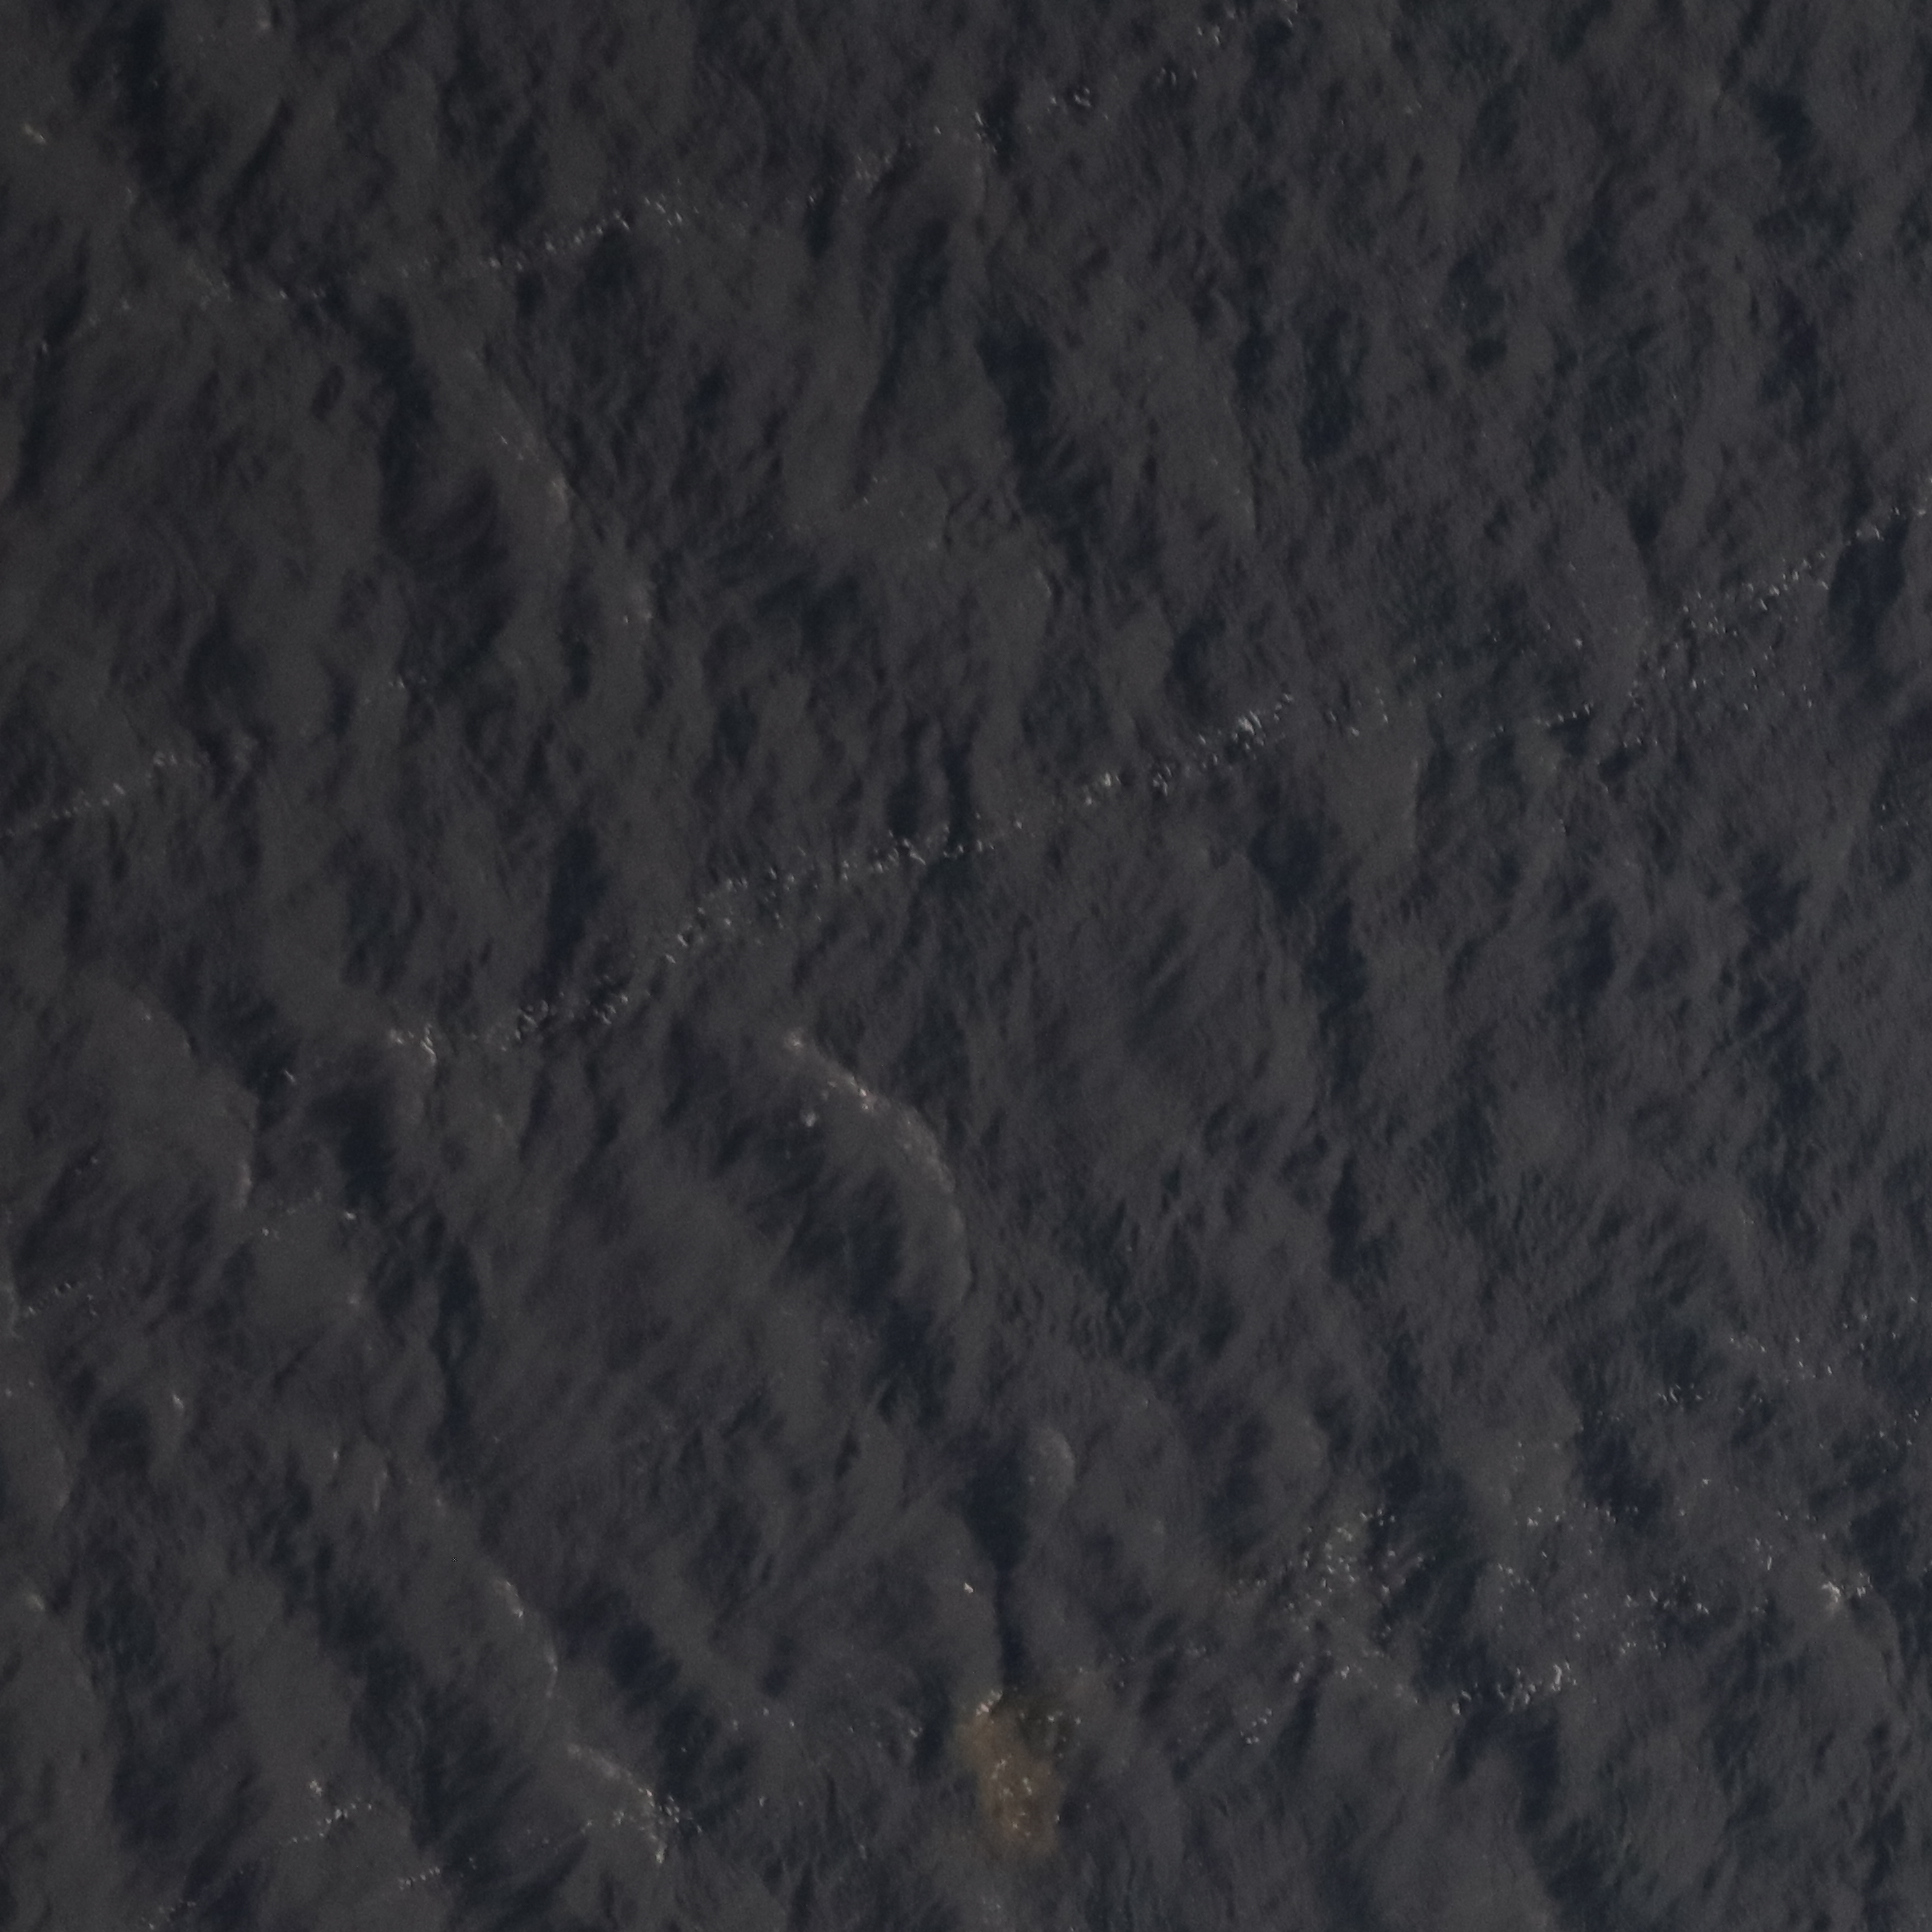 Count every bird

0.